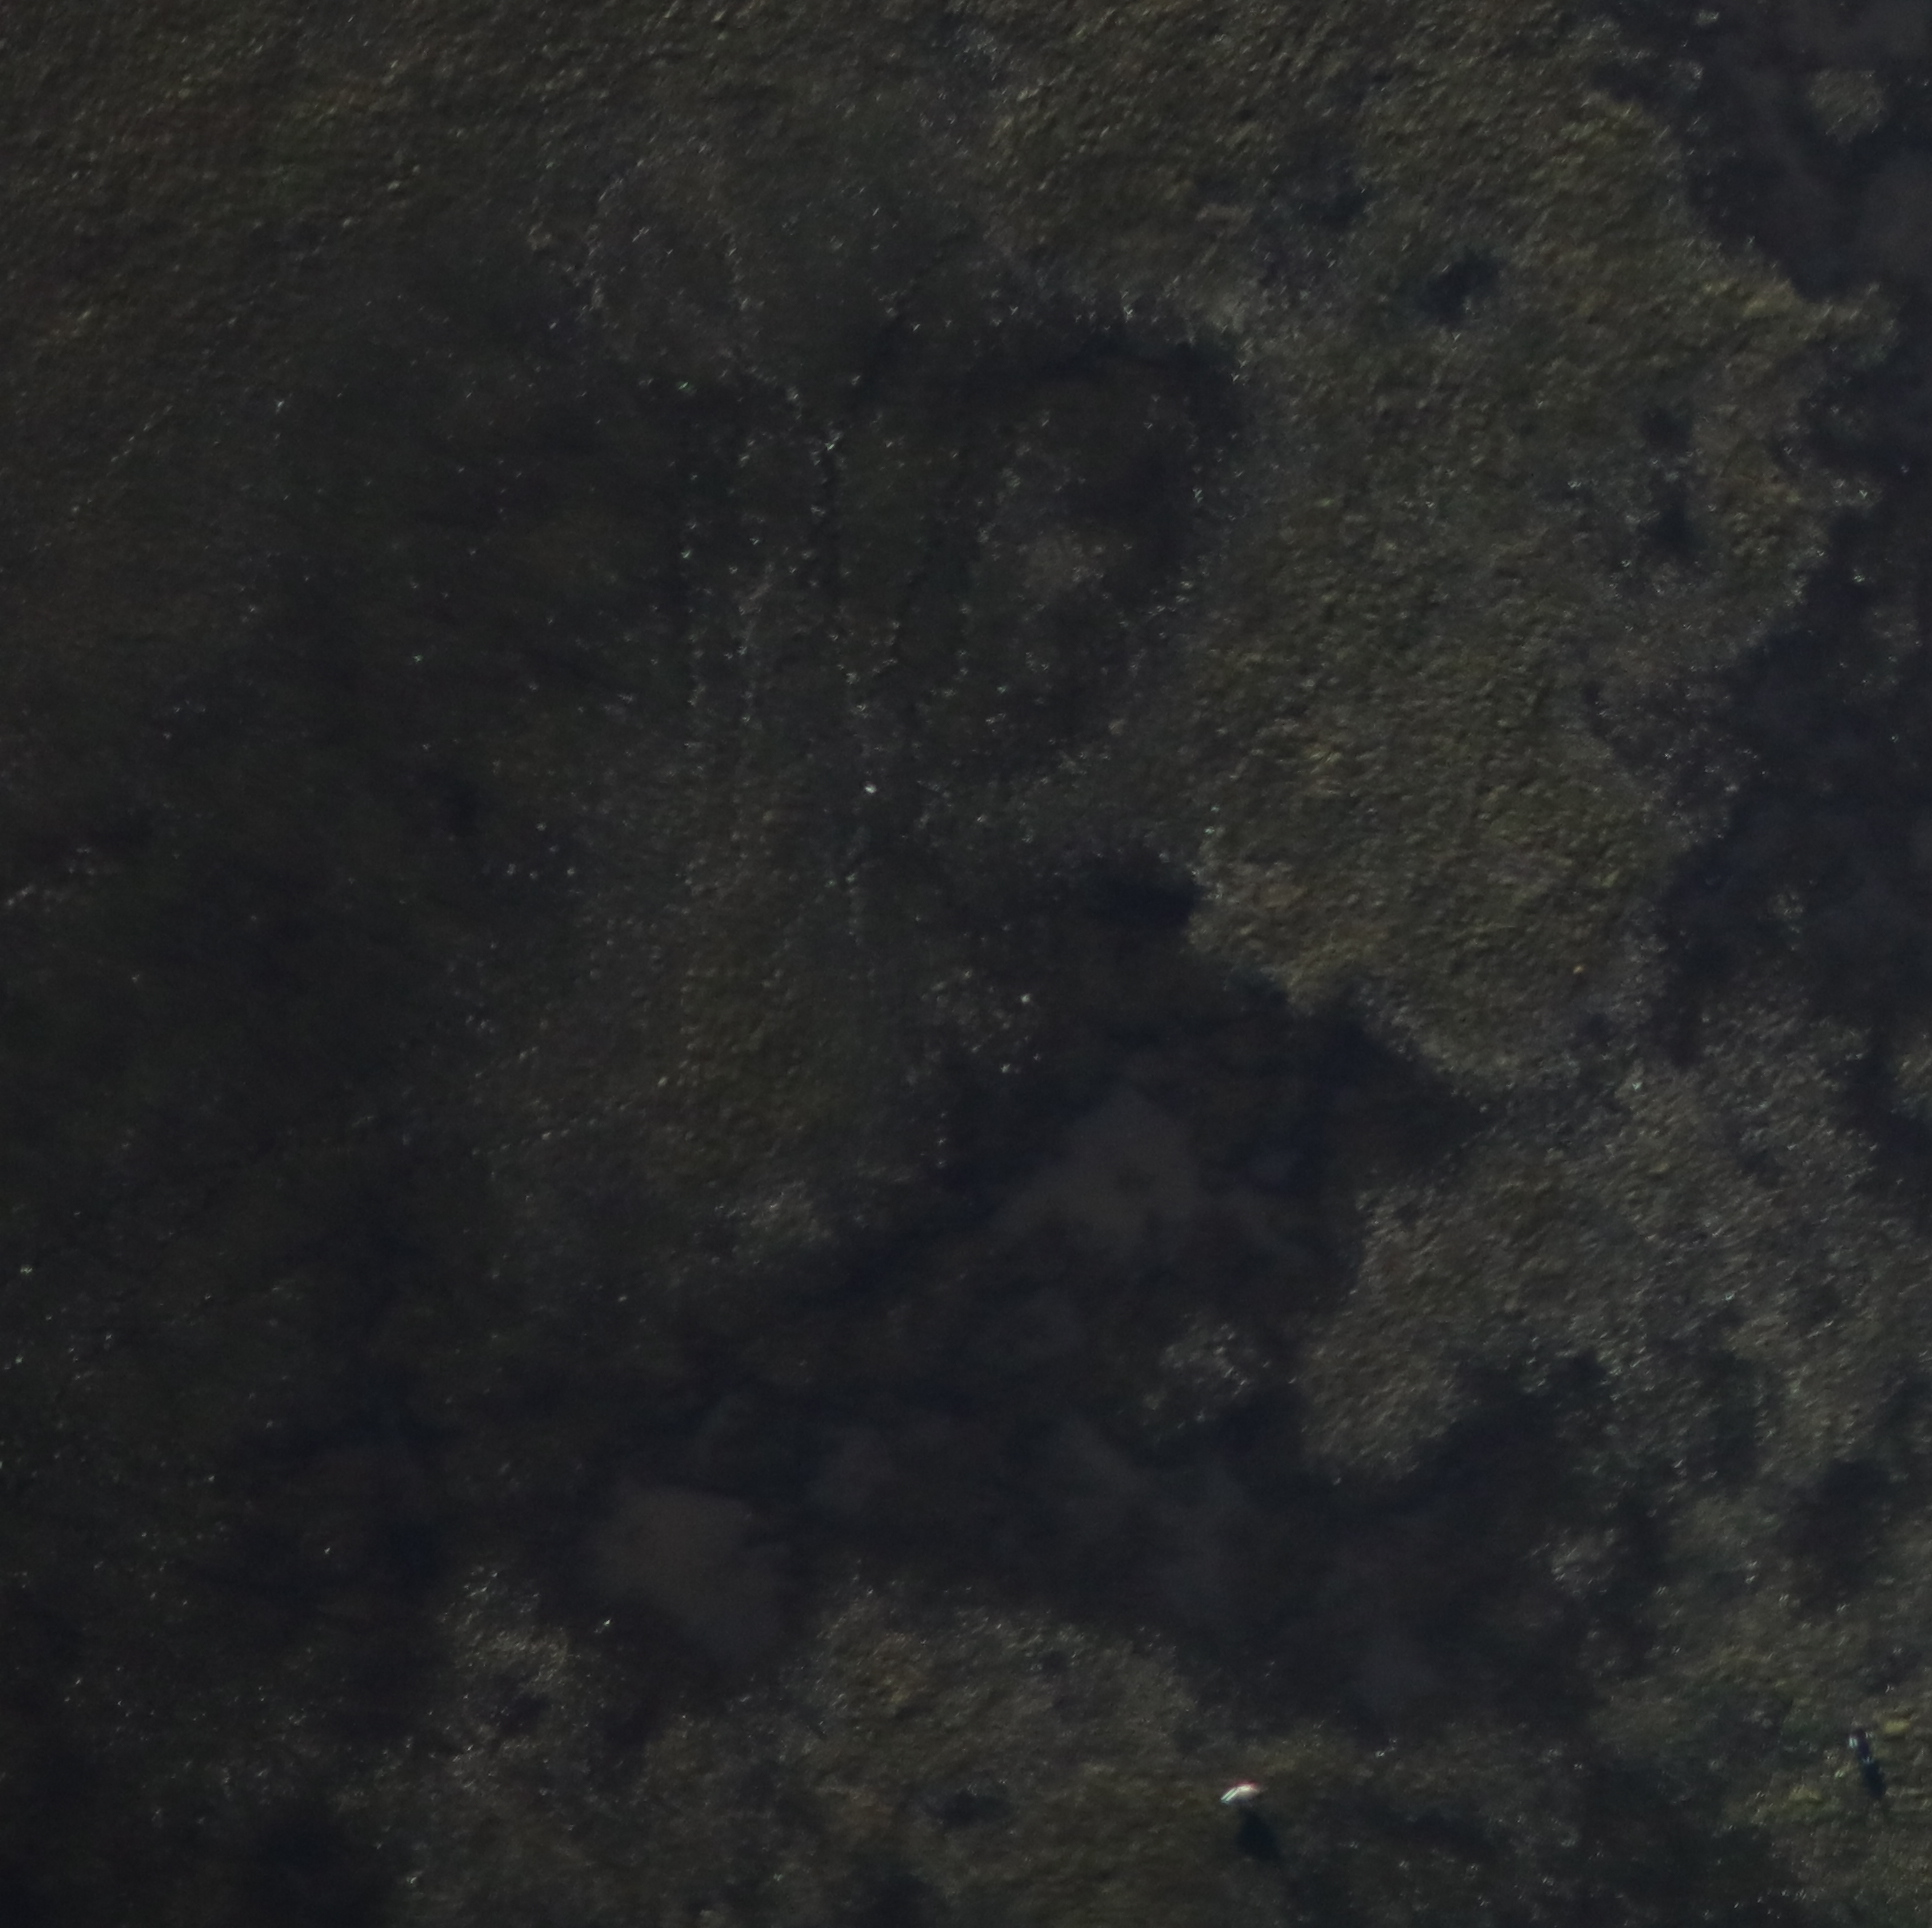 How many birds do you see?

2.